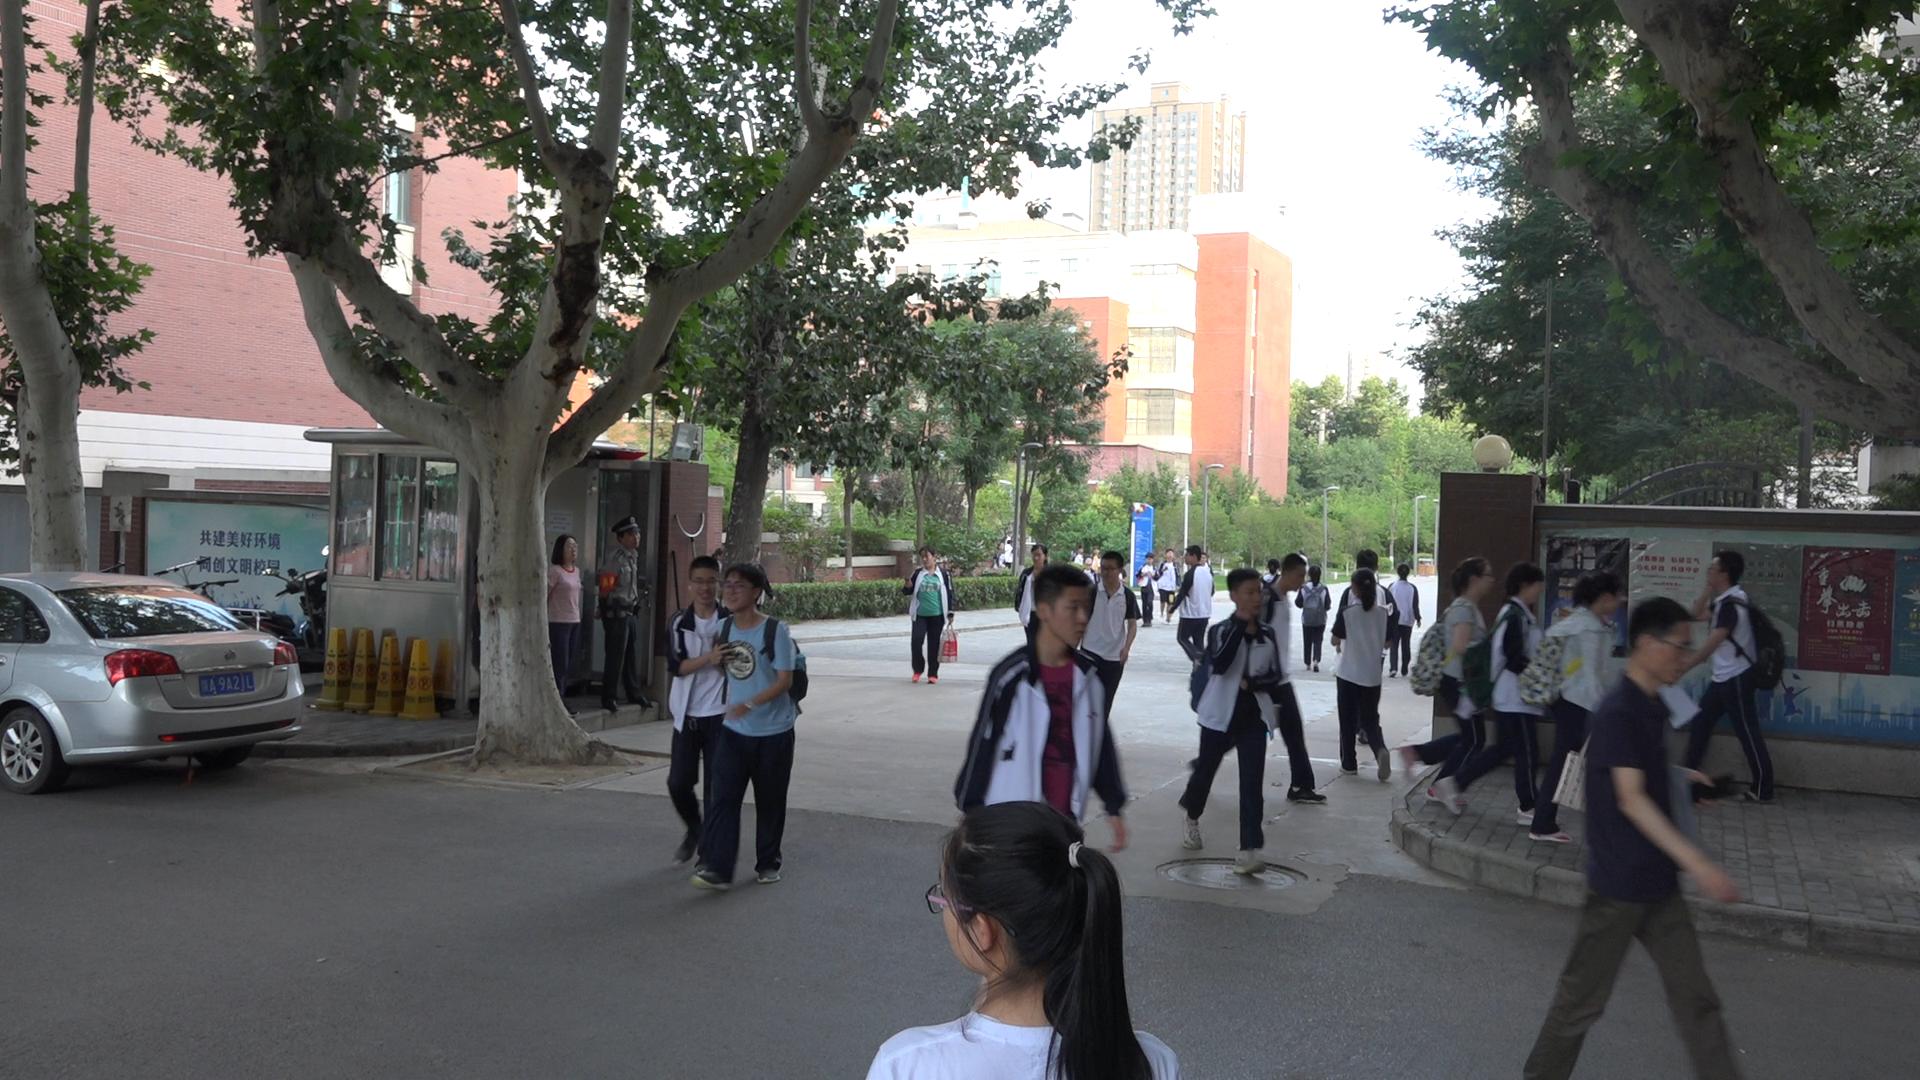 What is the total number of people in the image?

28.